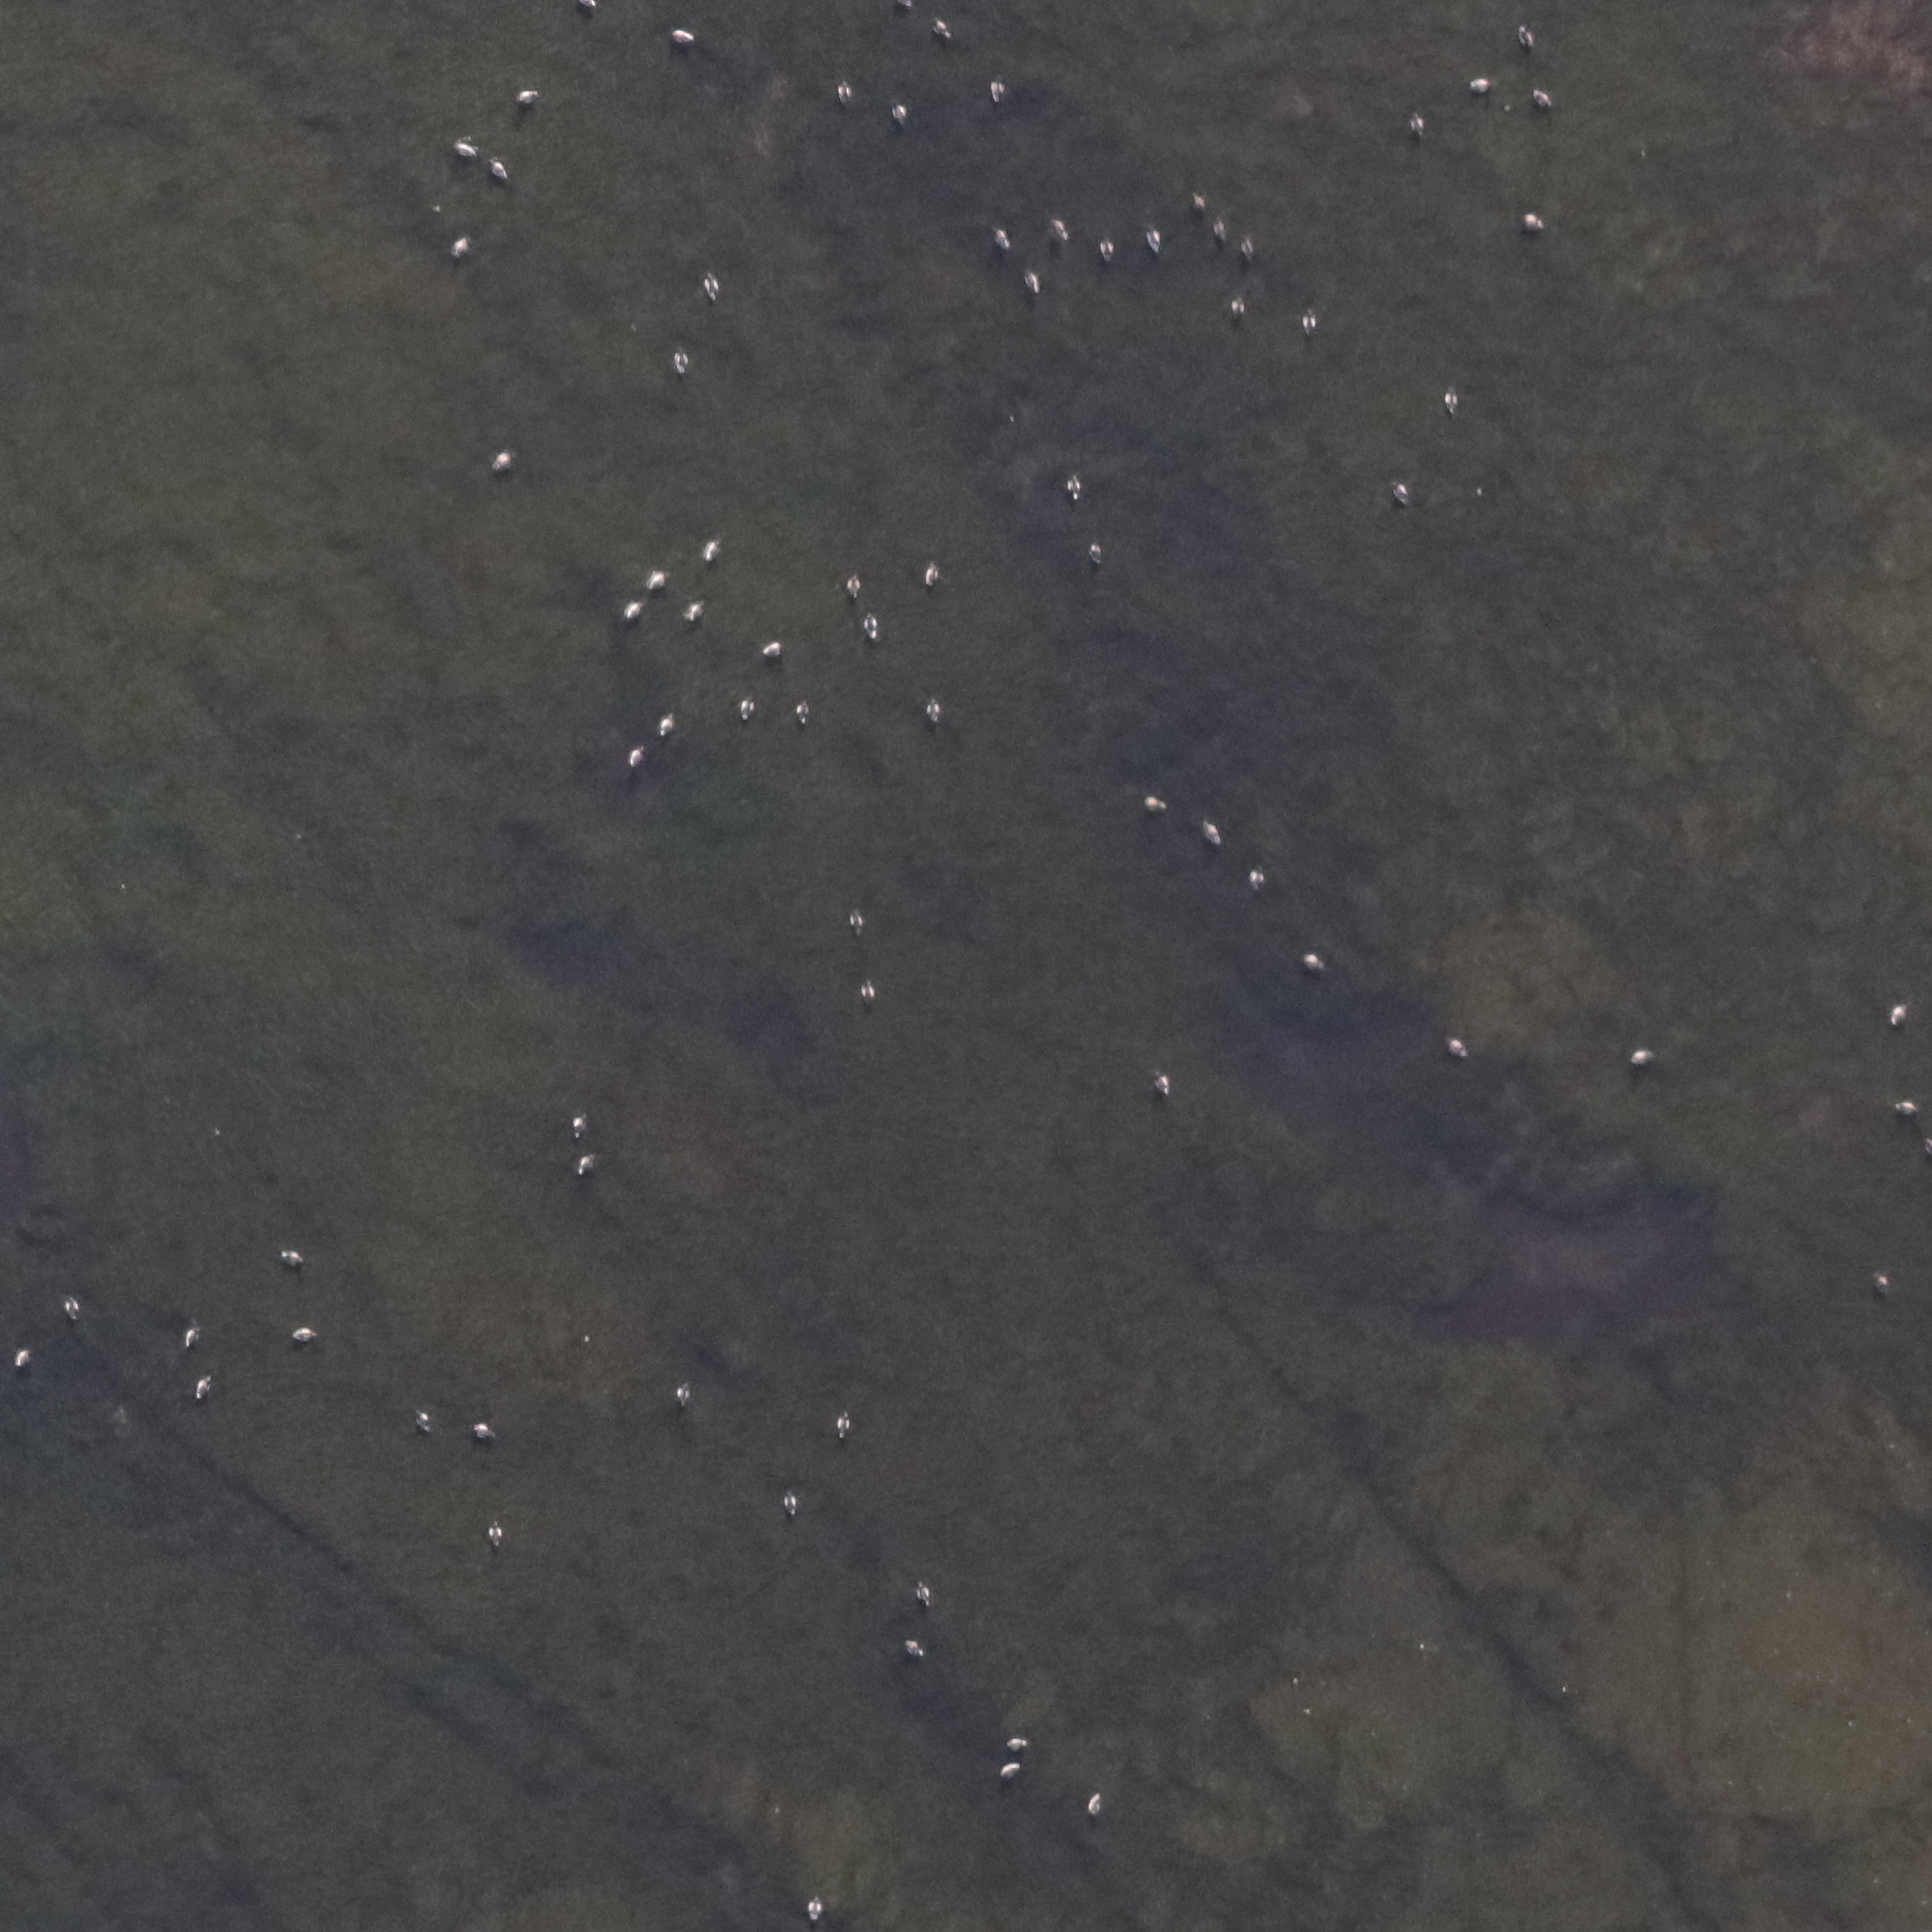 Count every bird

77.